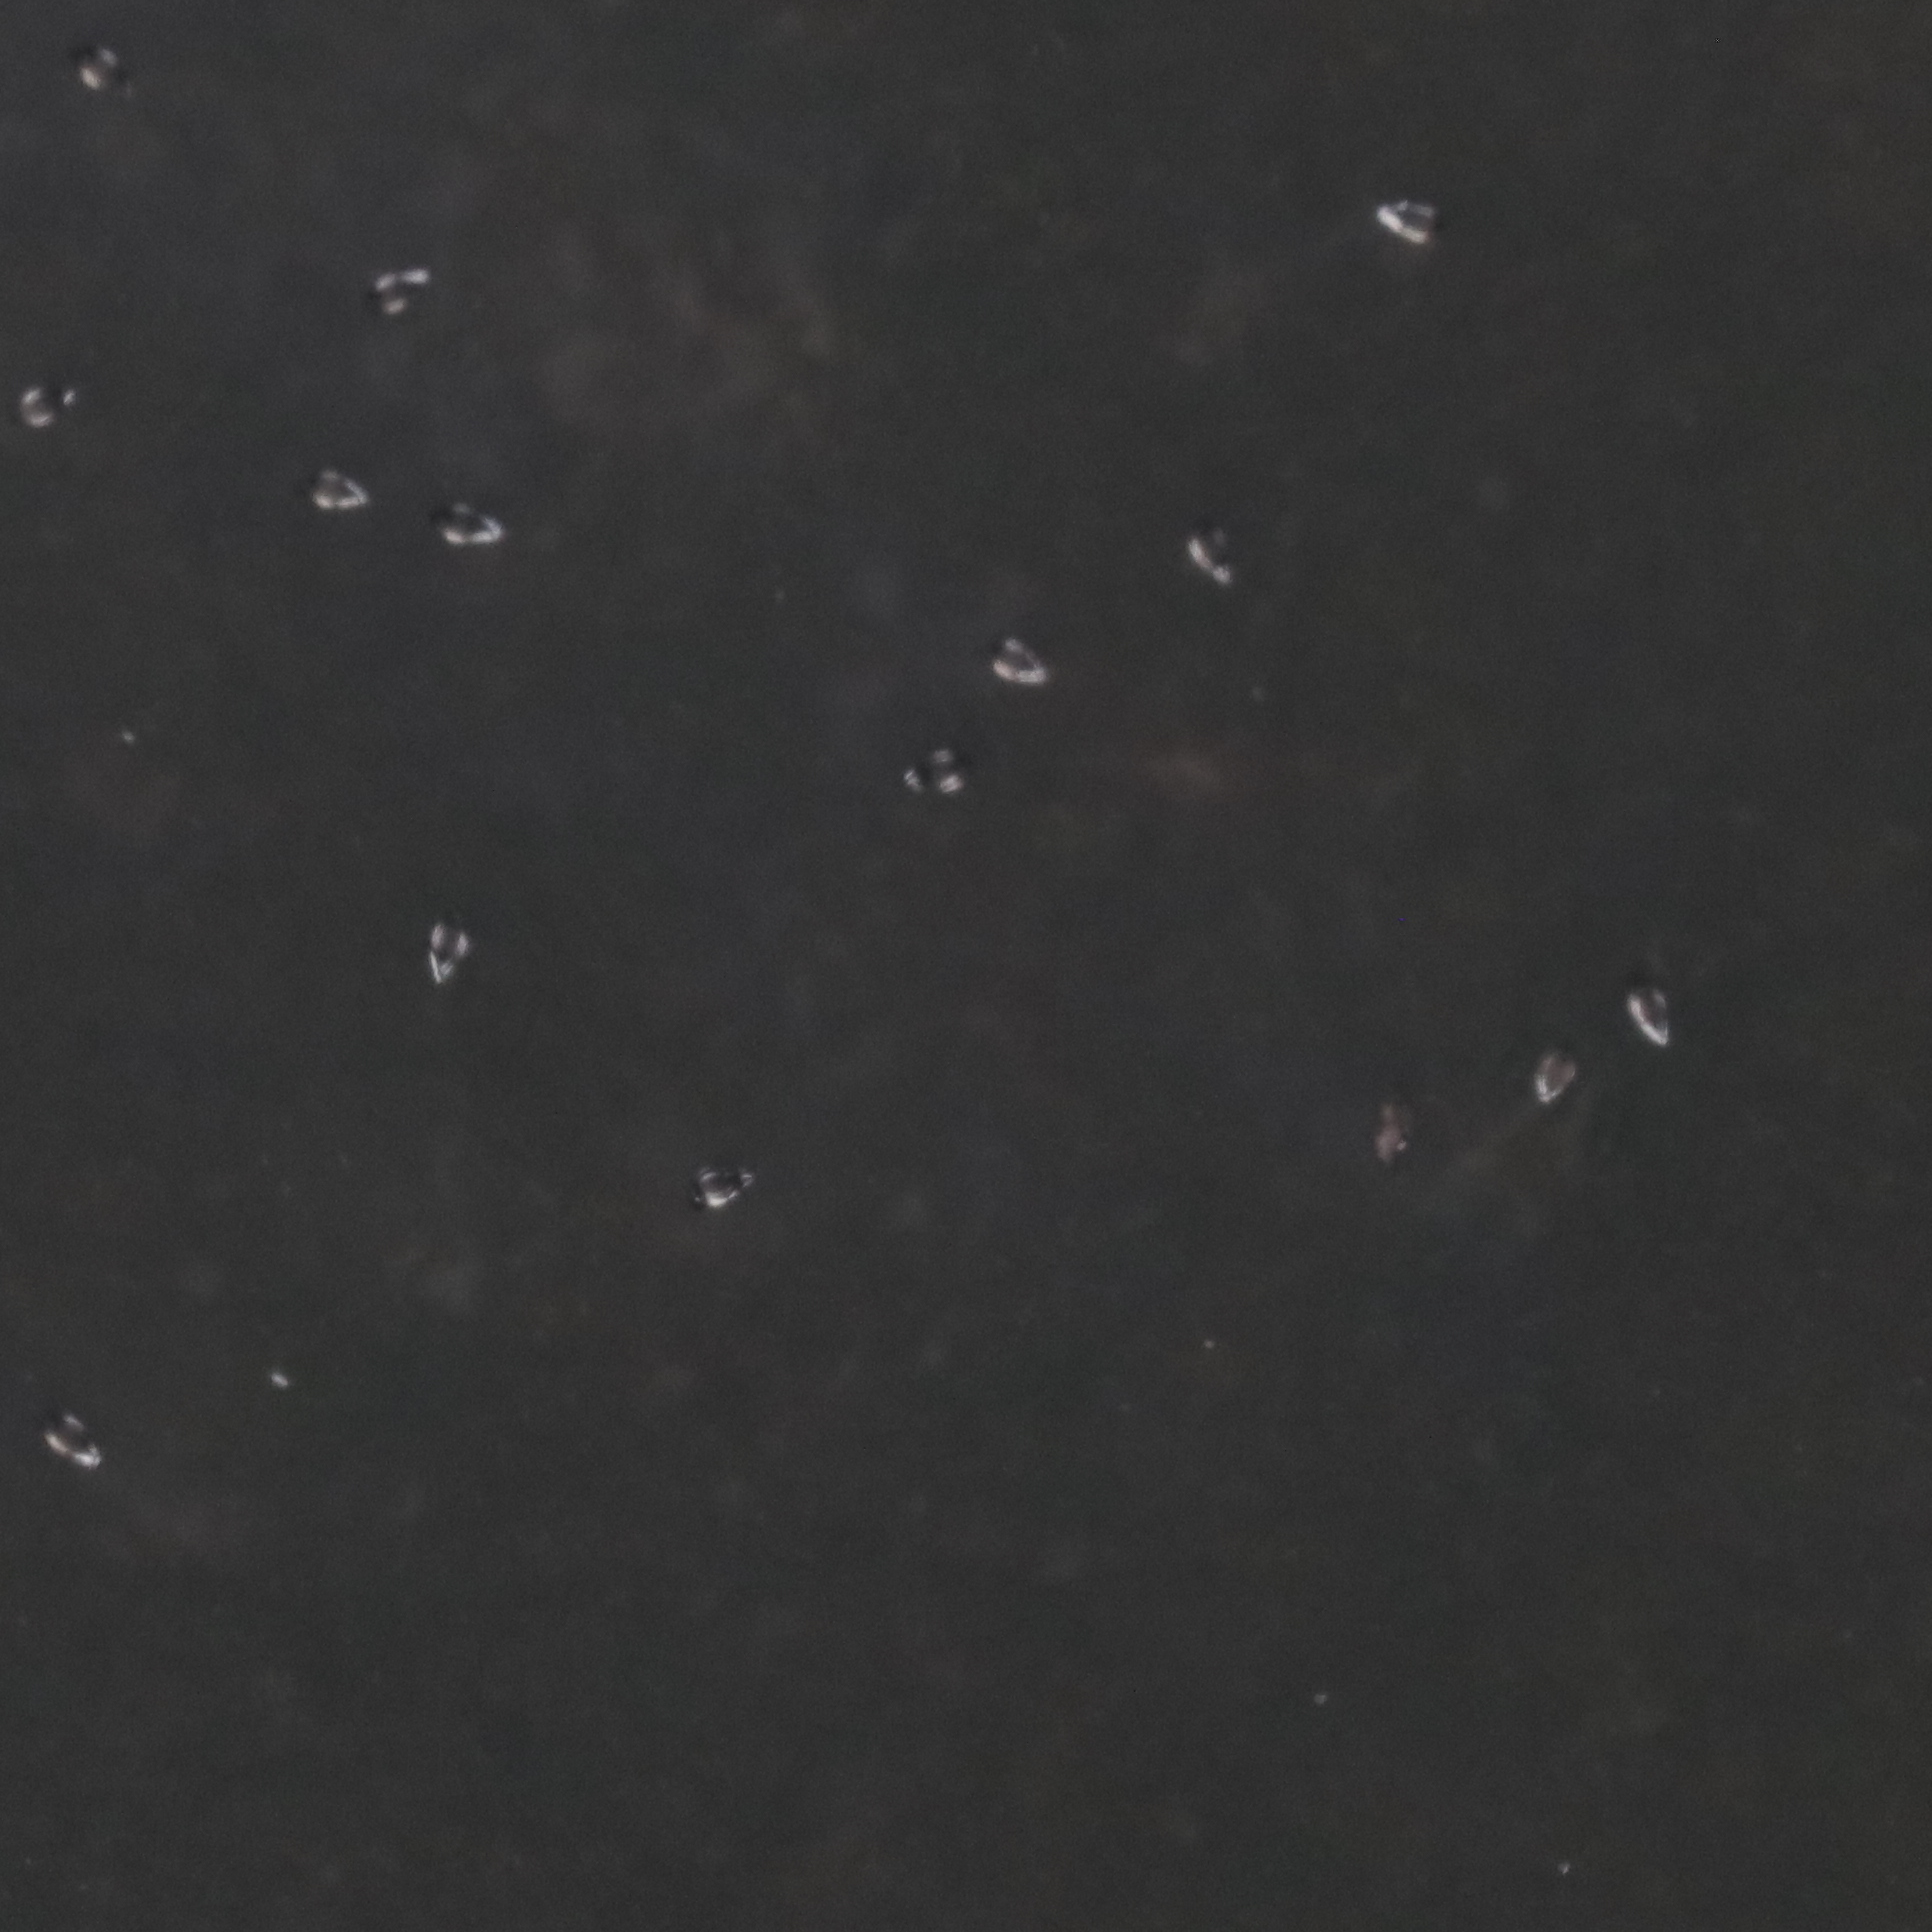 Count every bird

15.